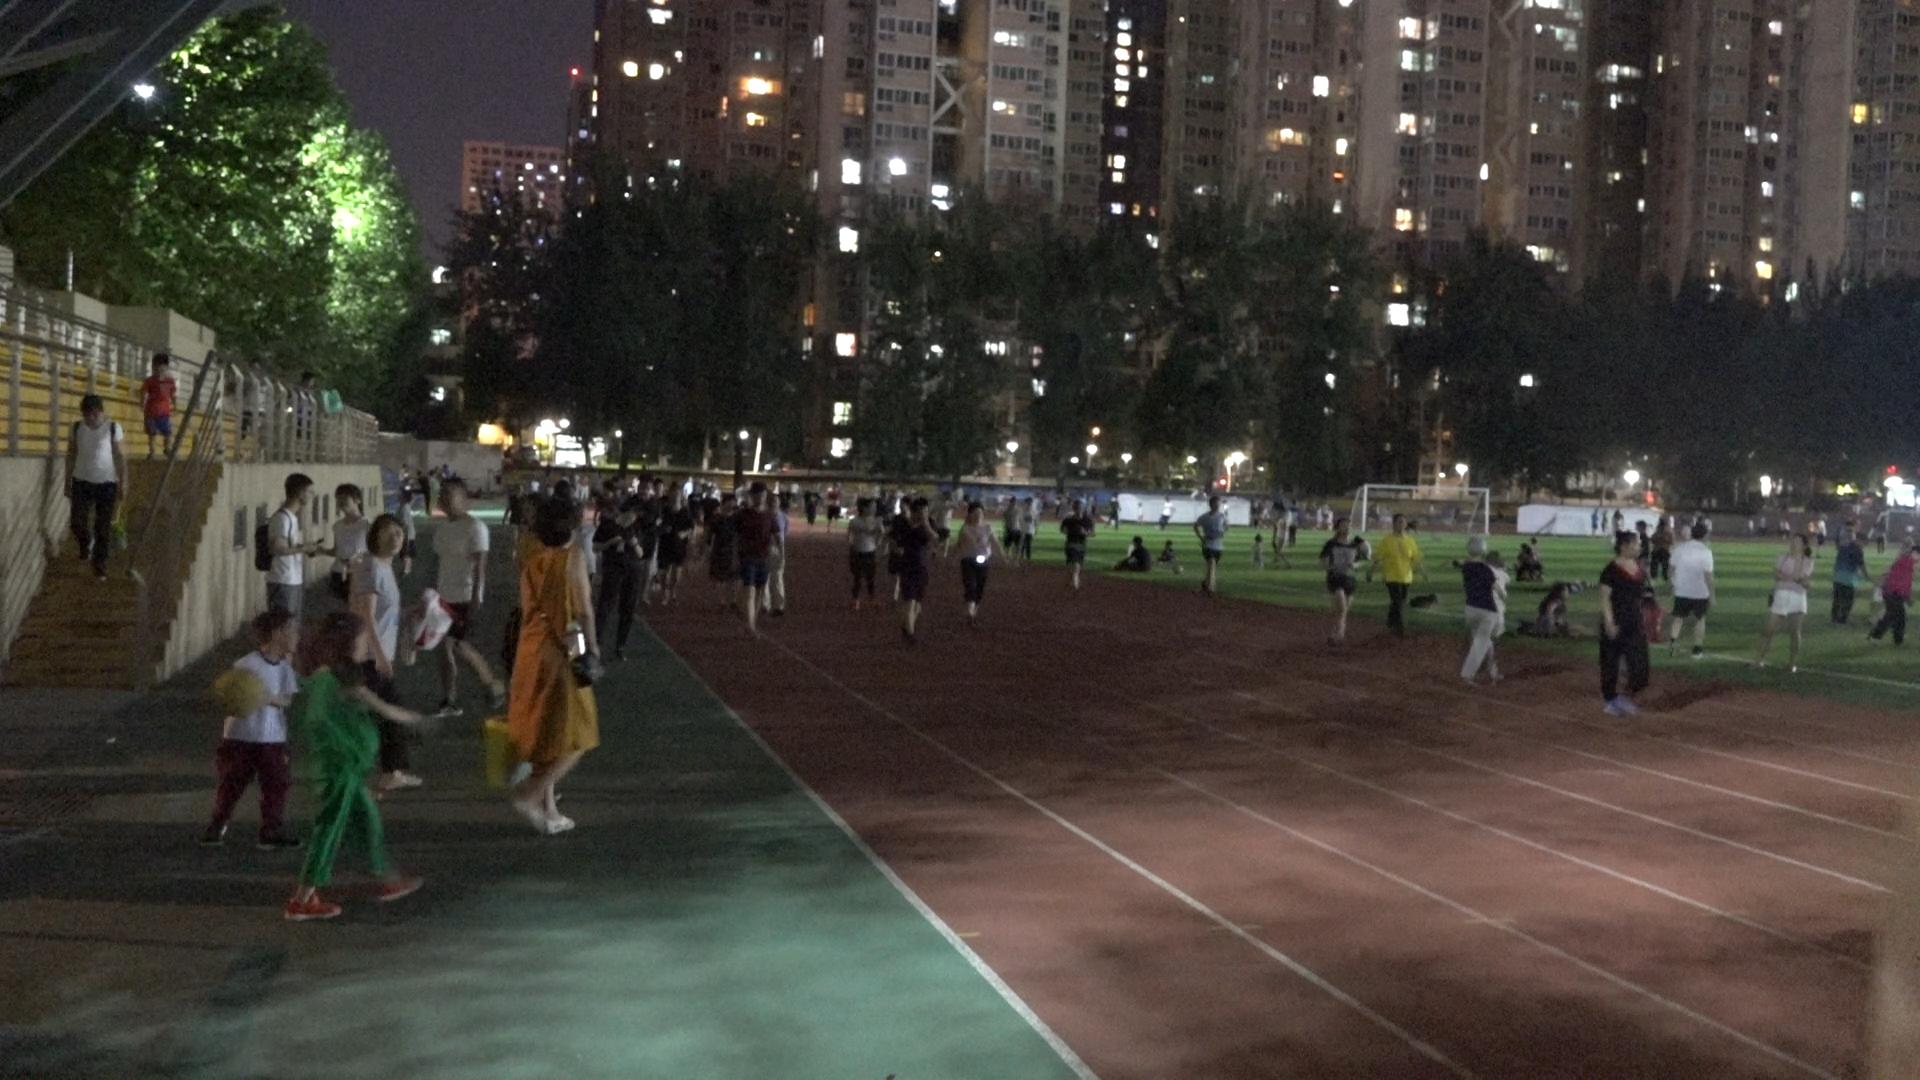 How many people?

97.